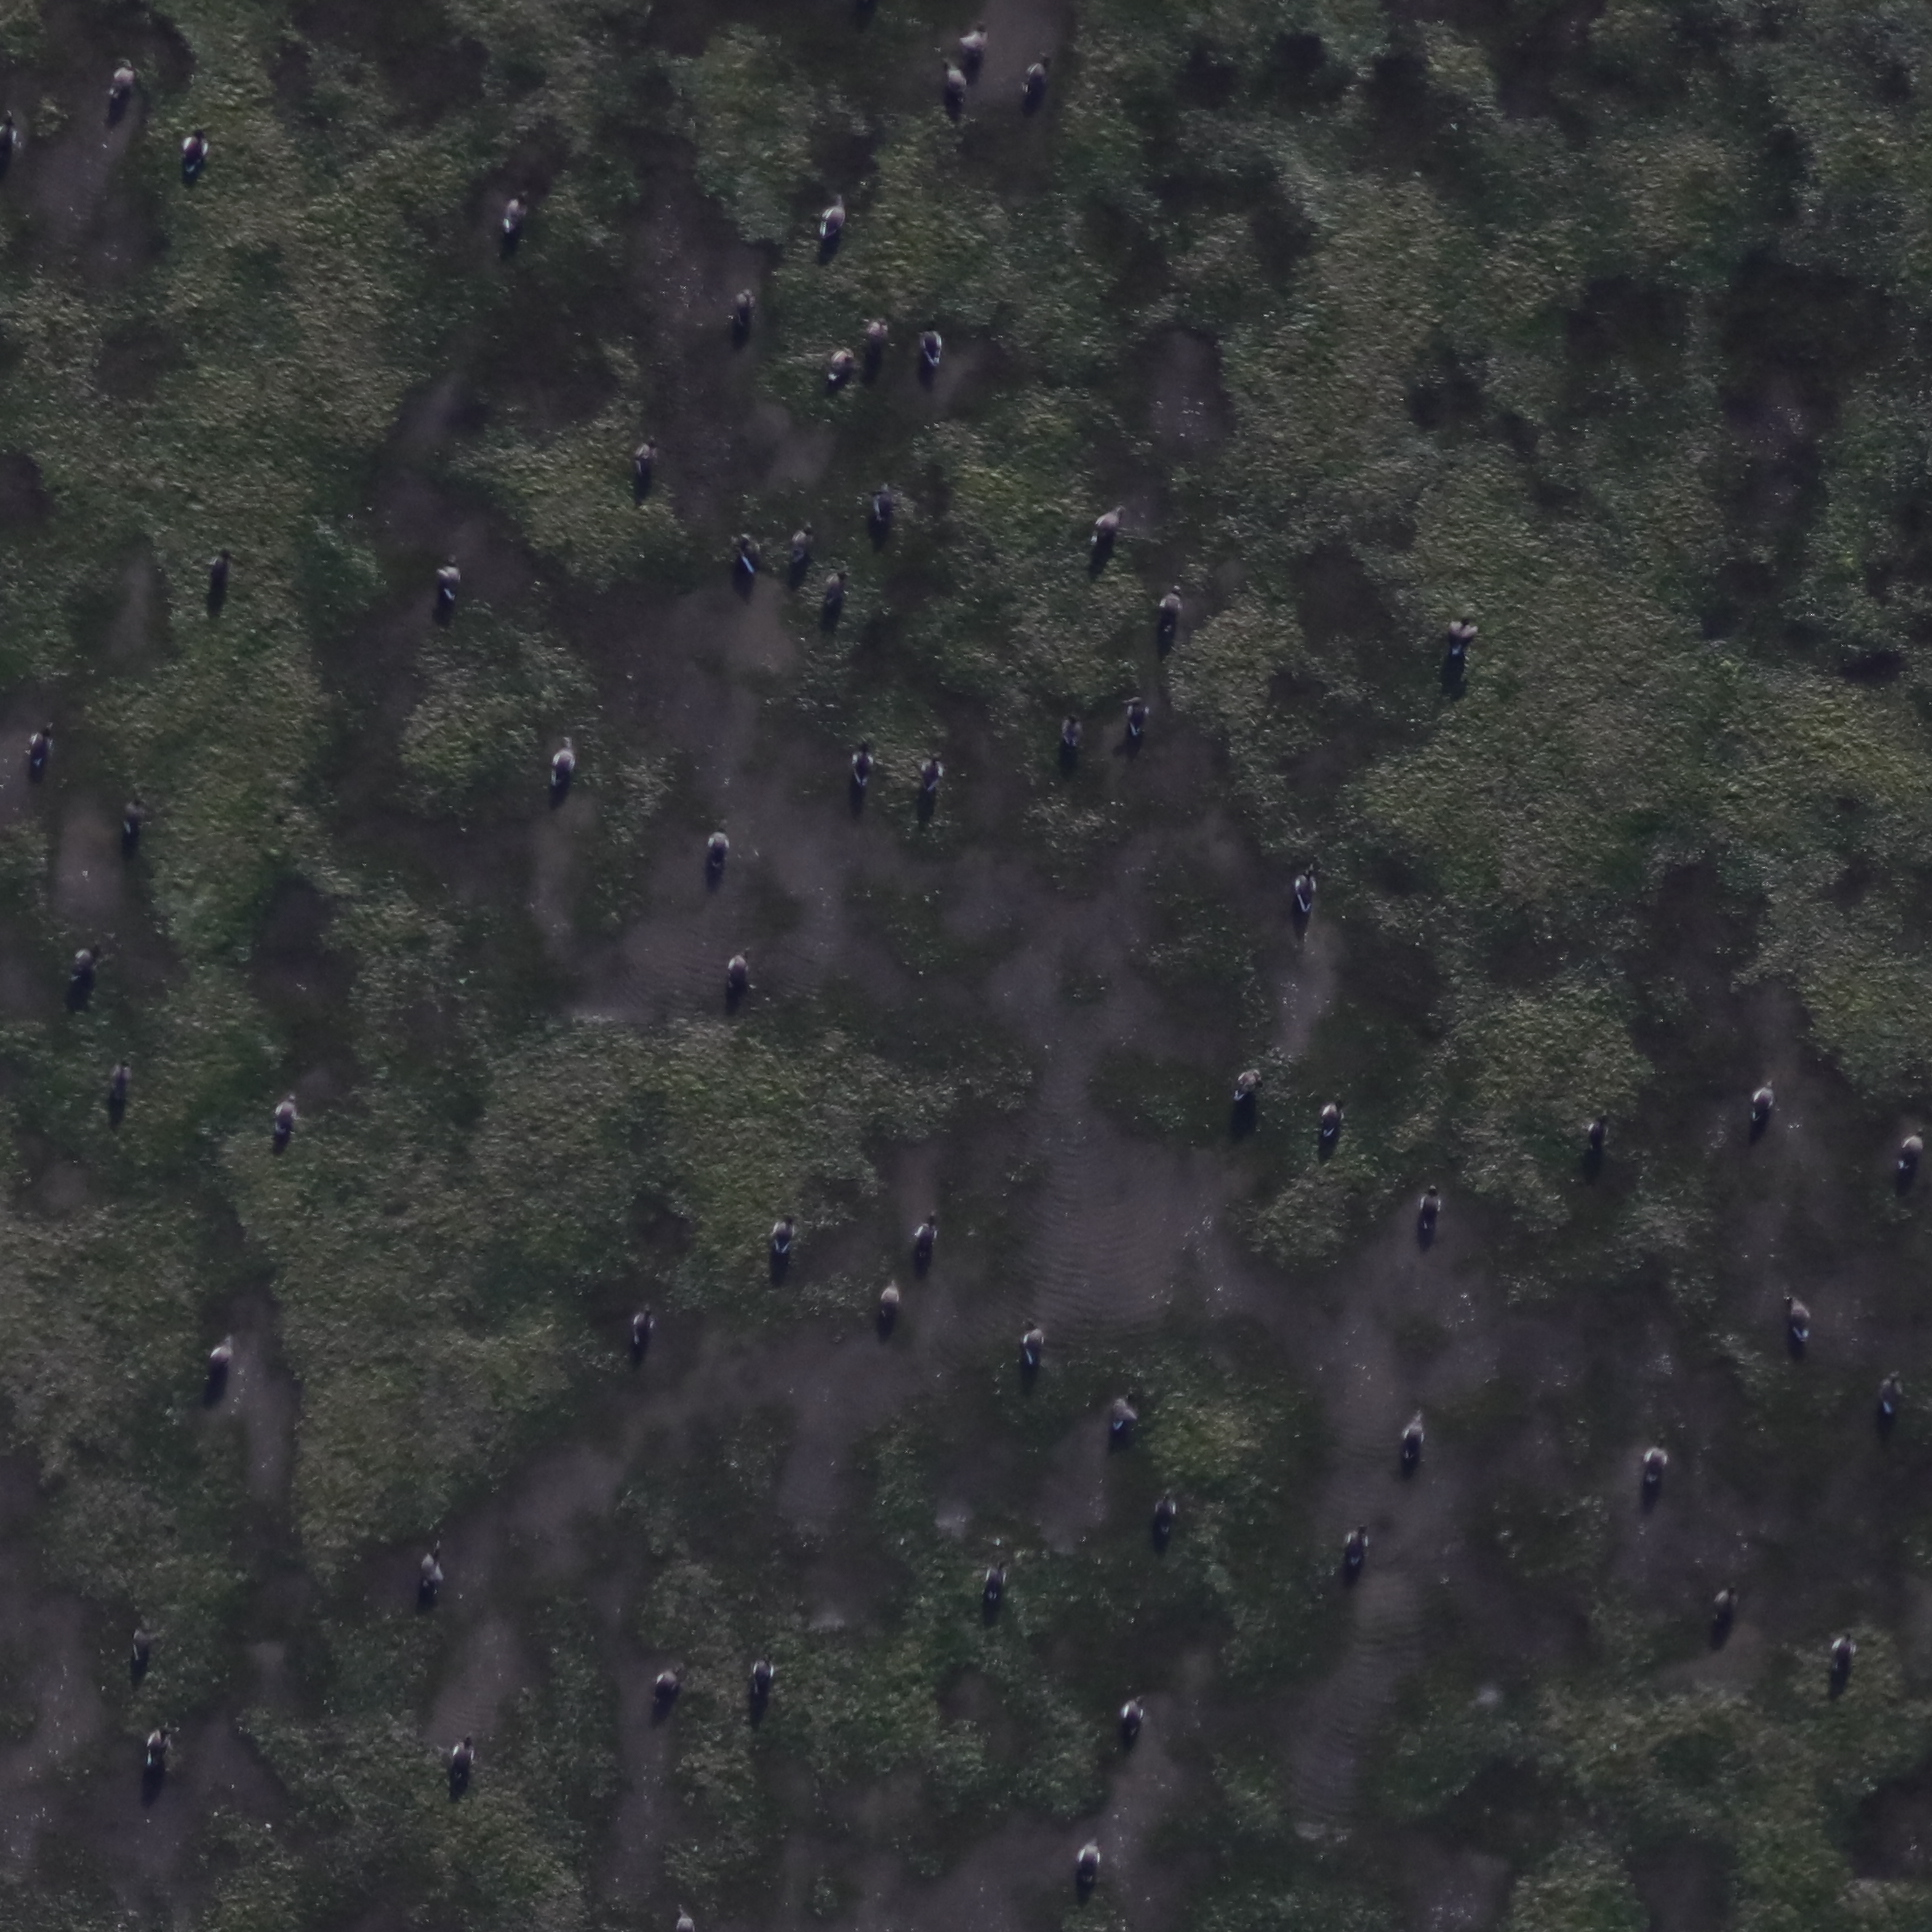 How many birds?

66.